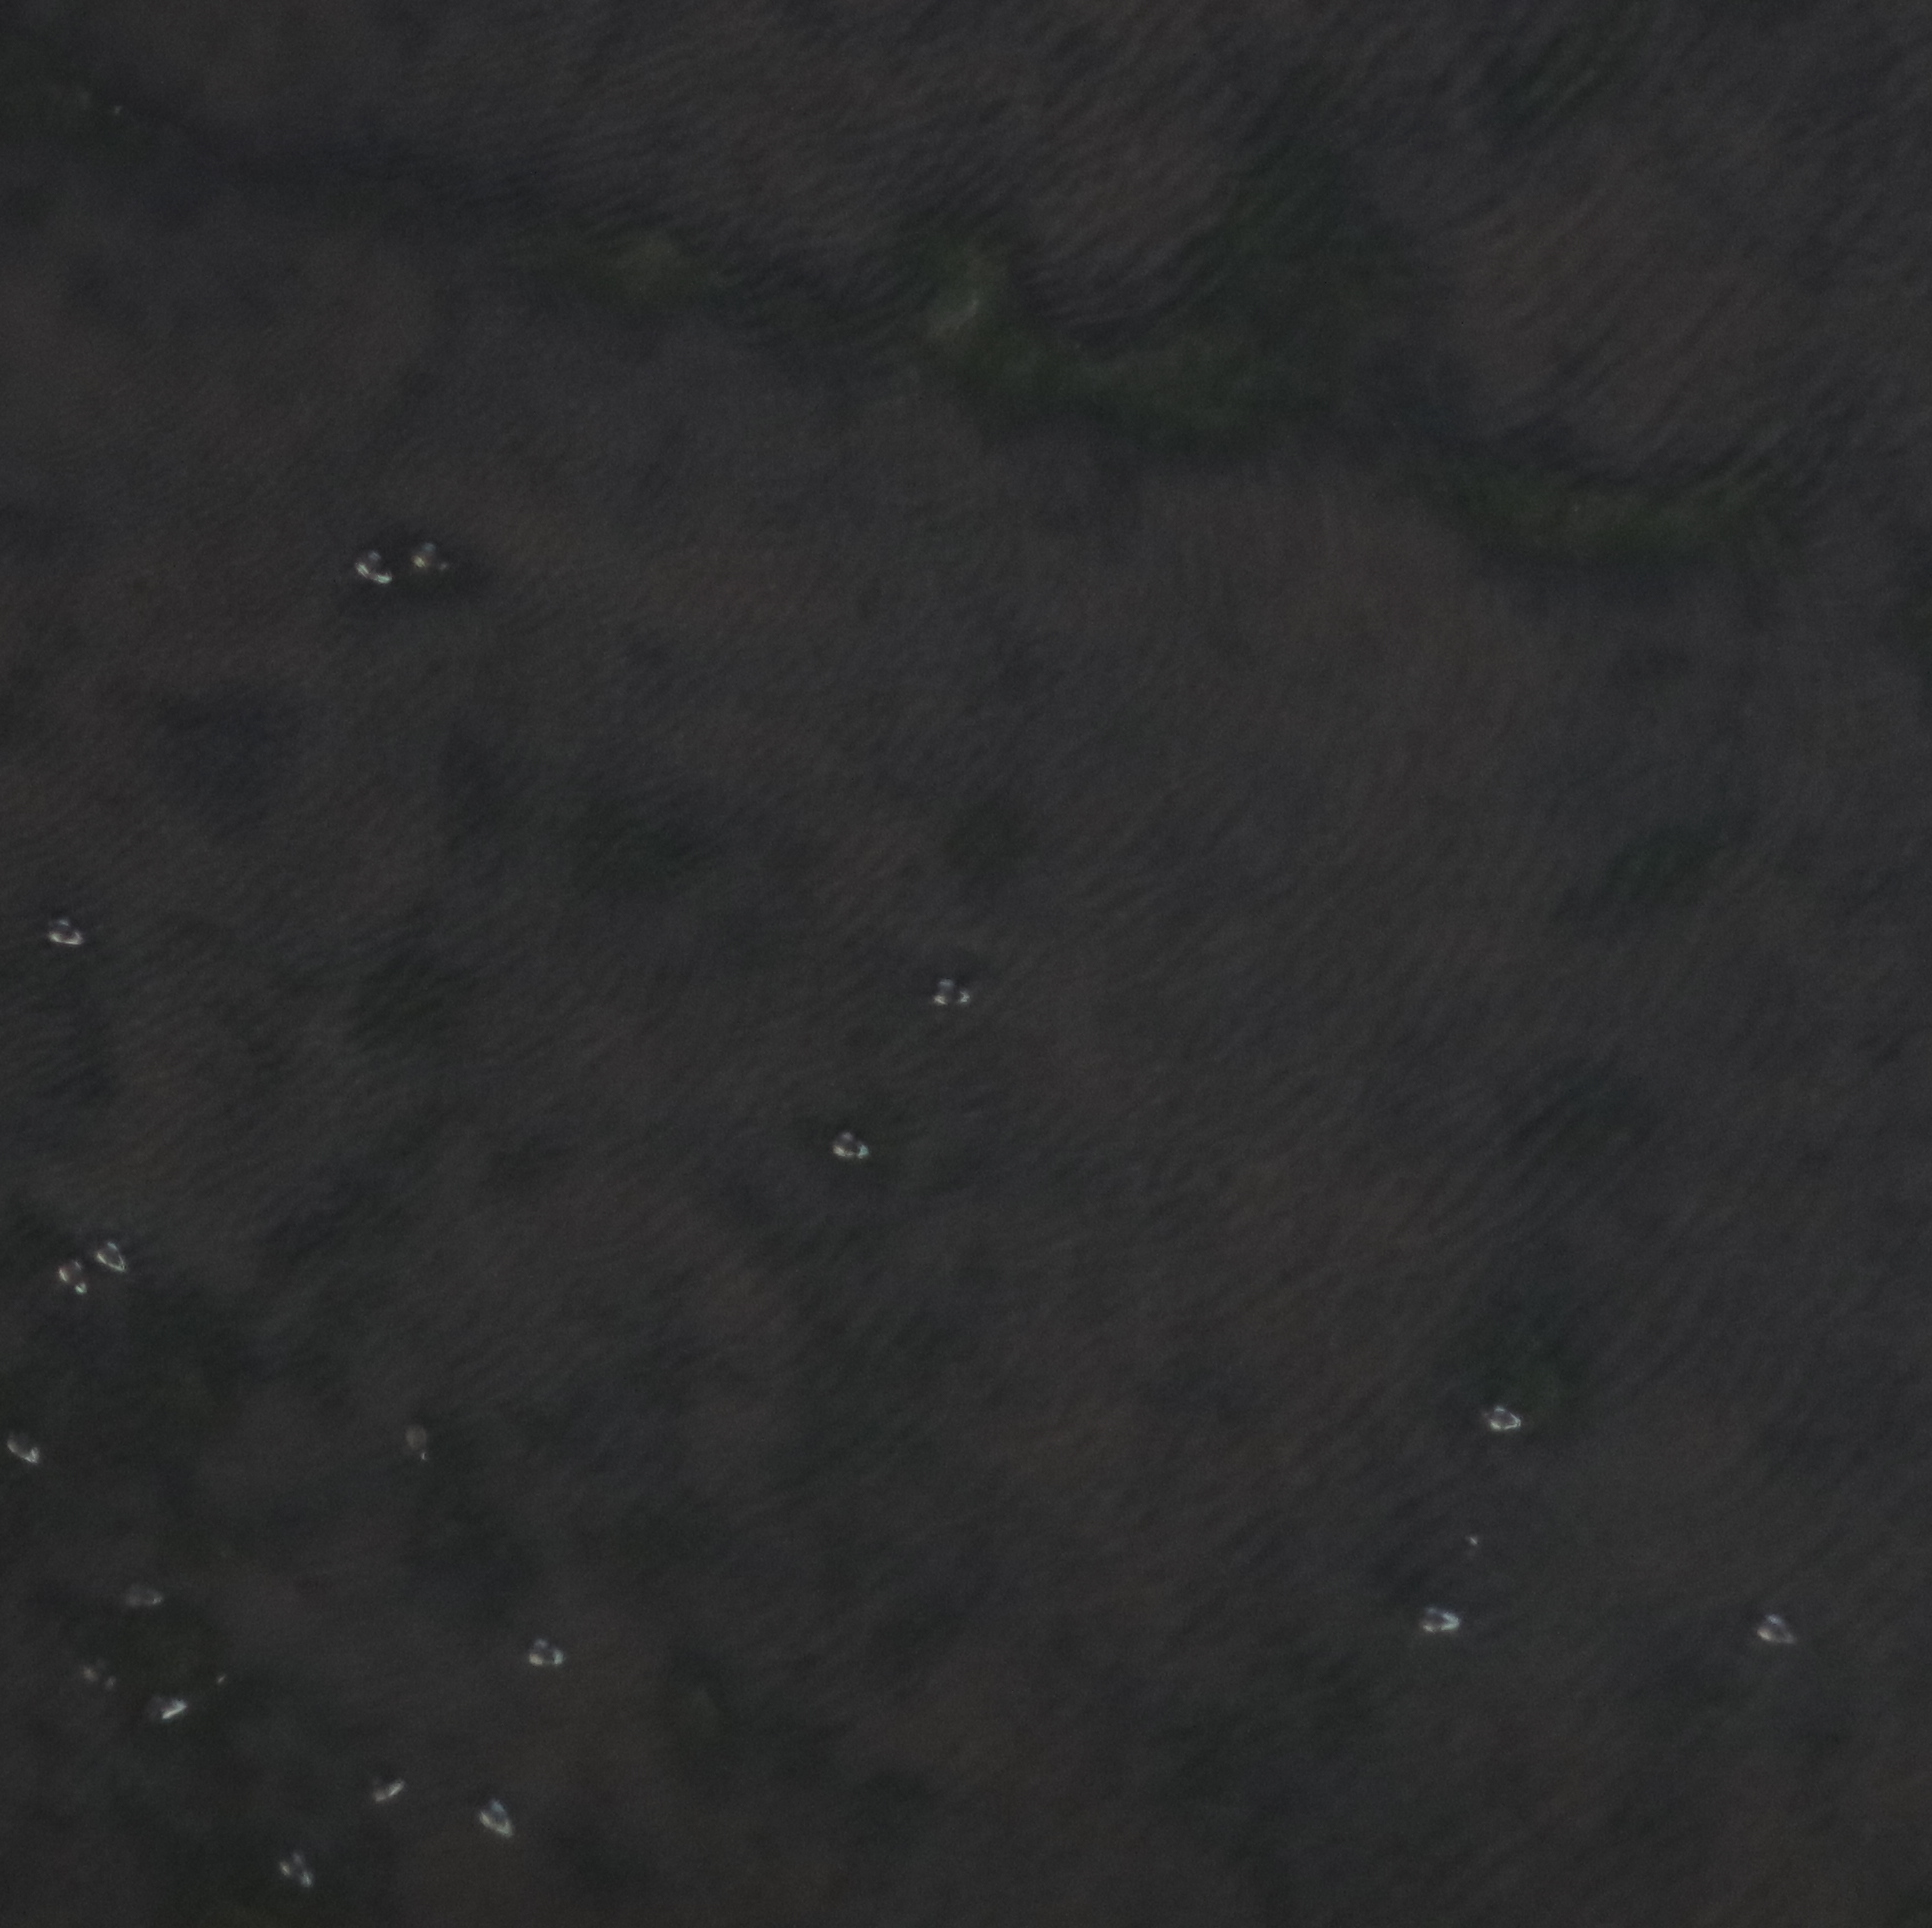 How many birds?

19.